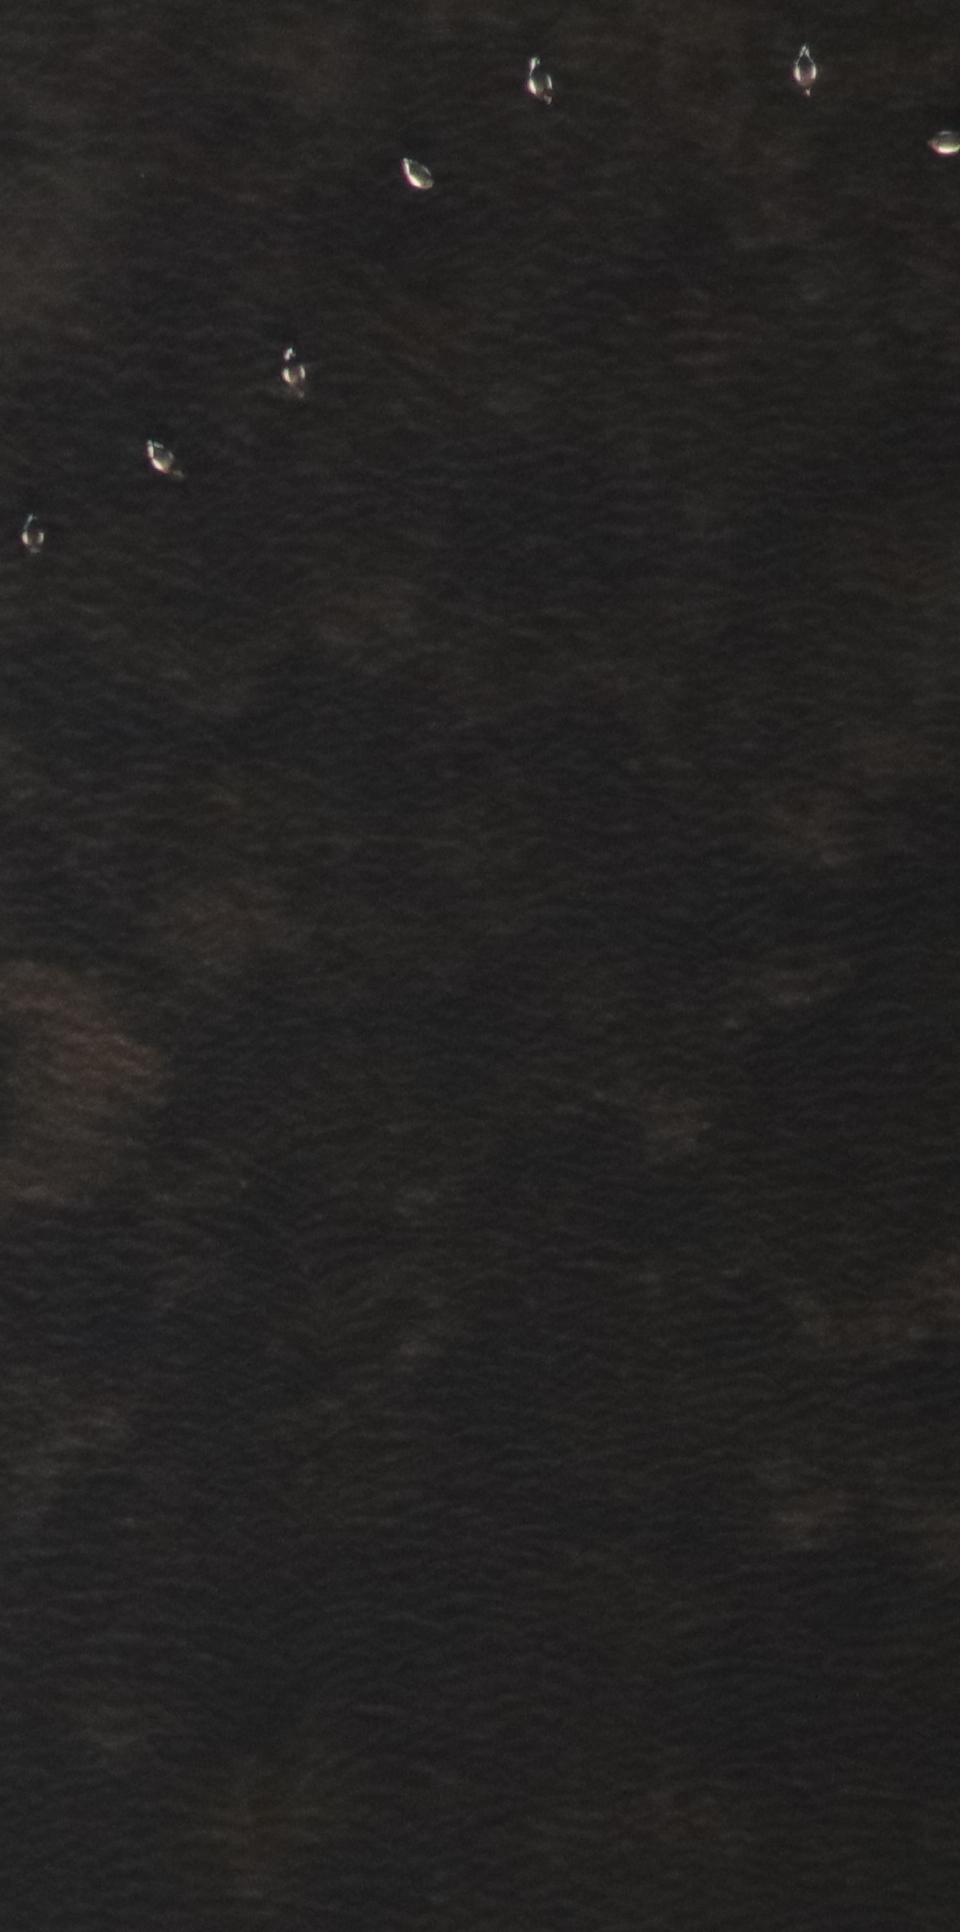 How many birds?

7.